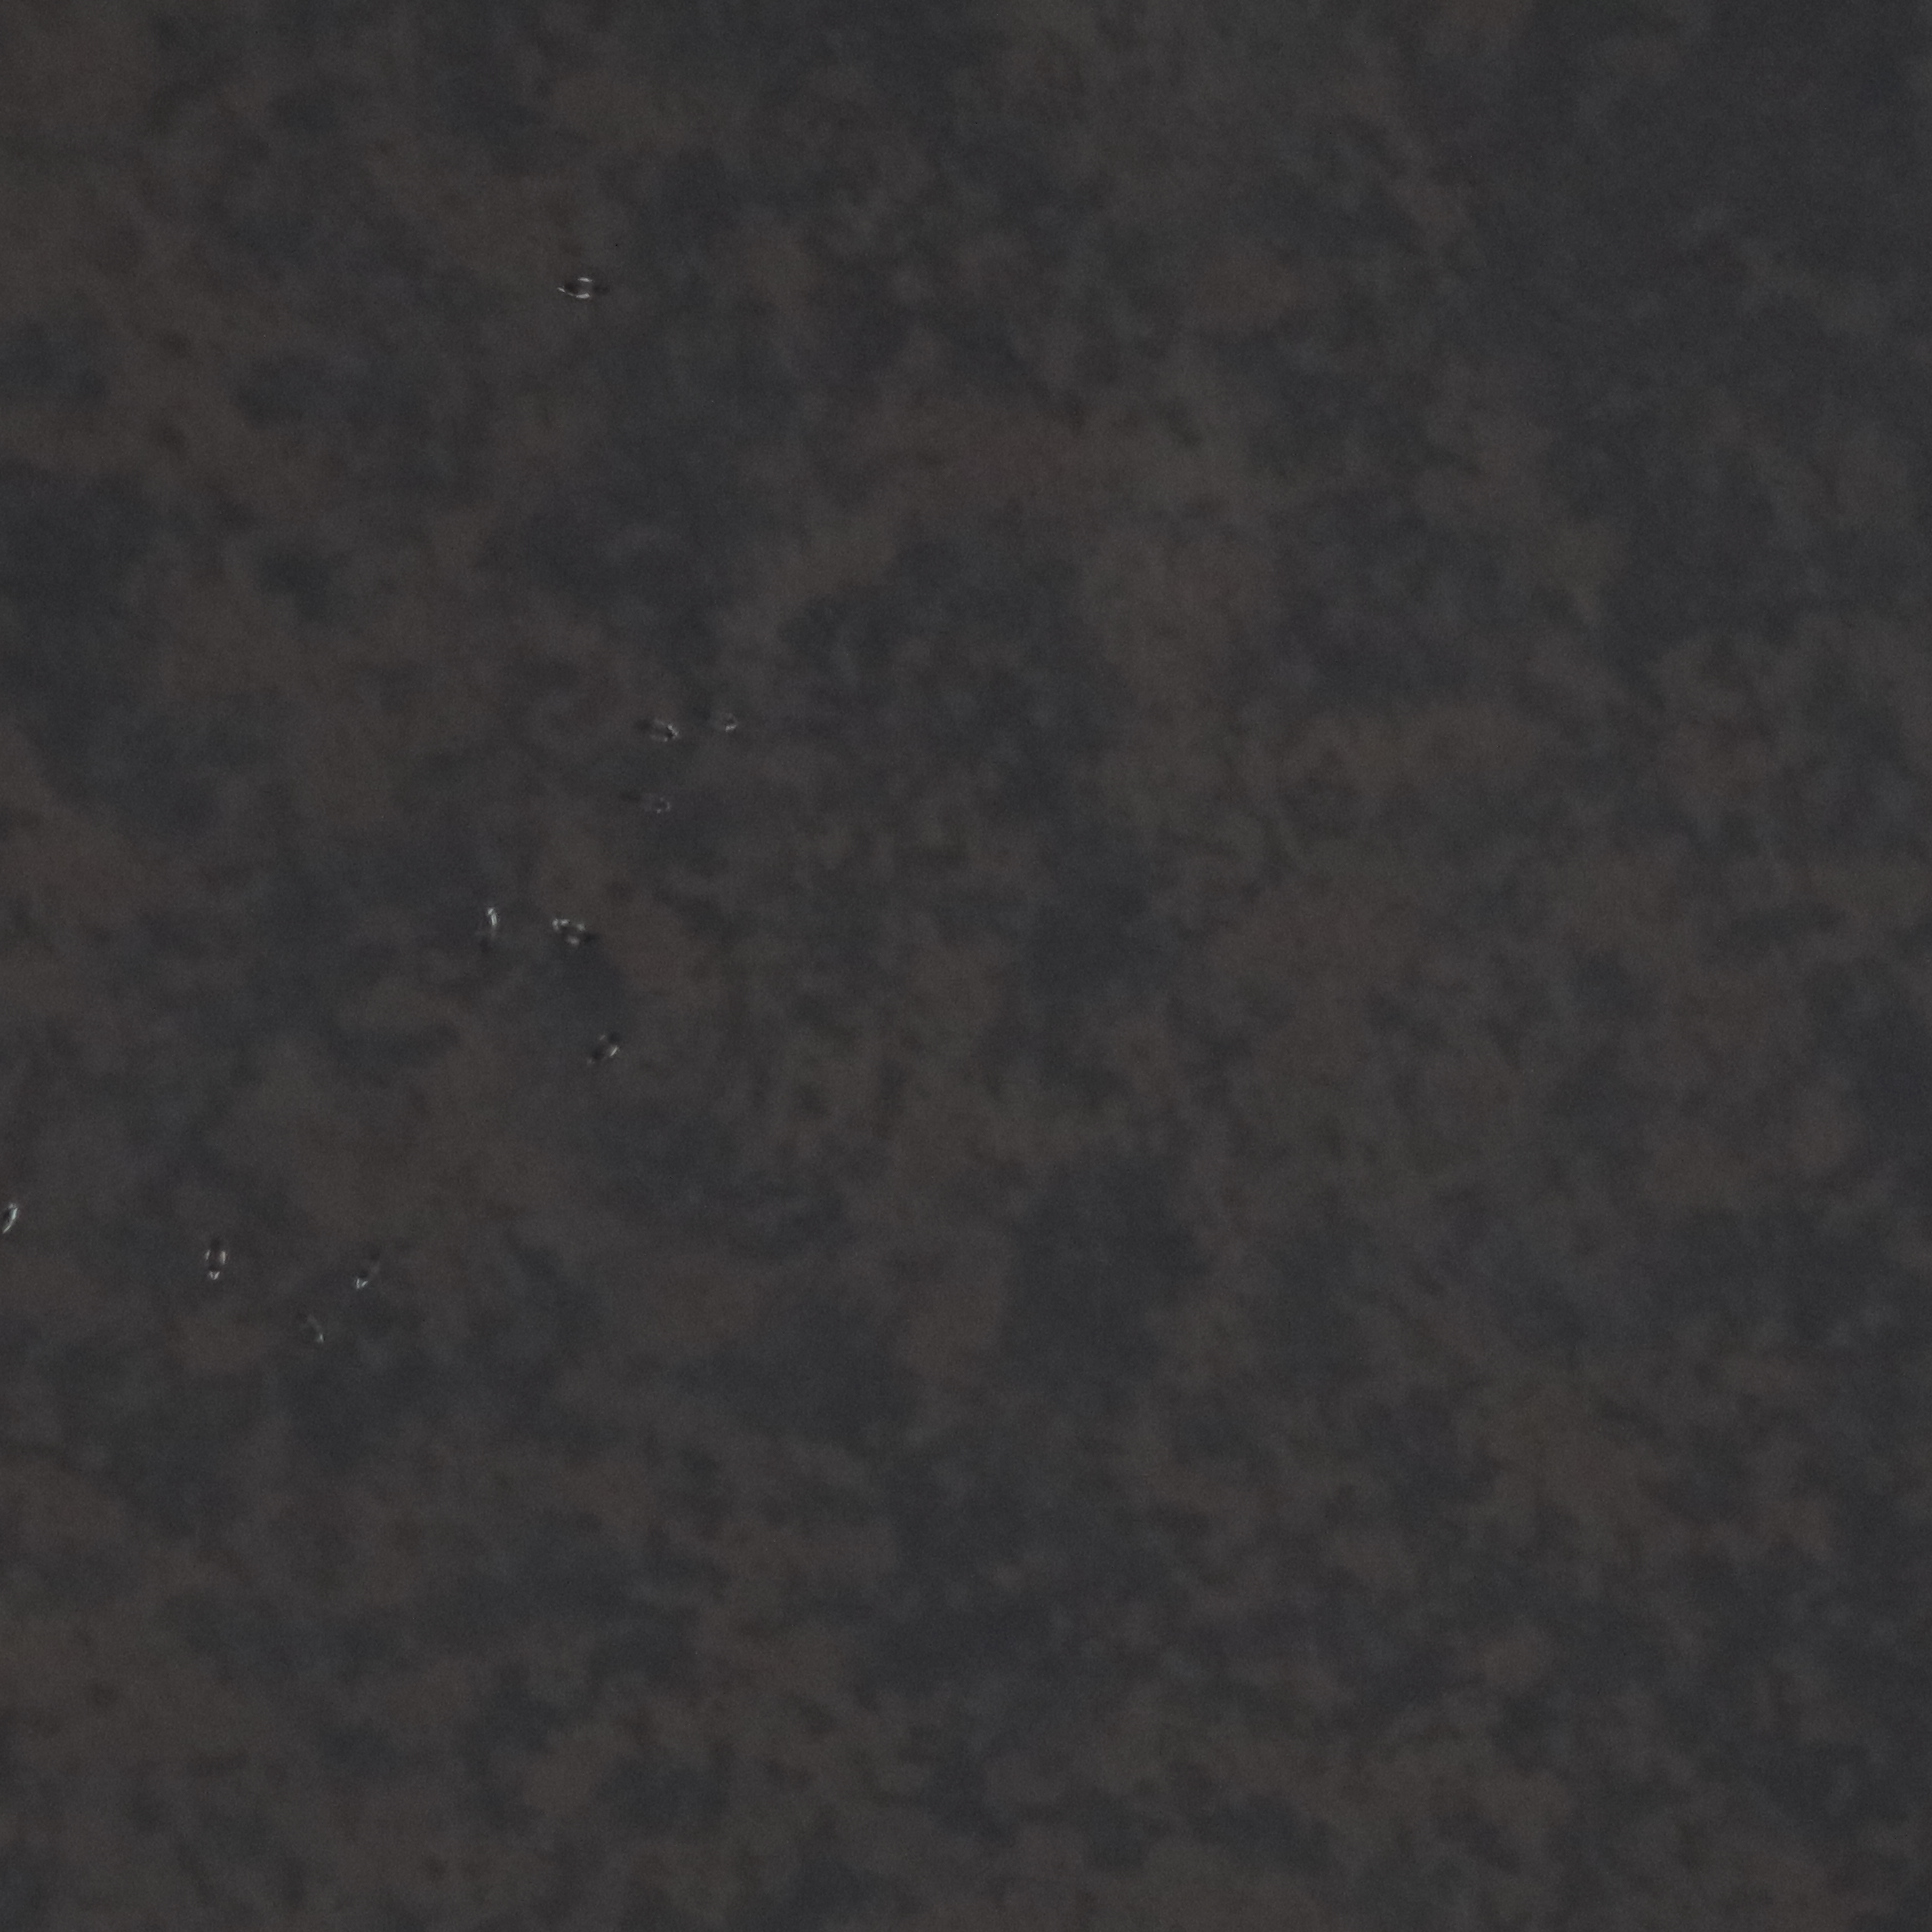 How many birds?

11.